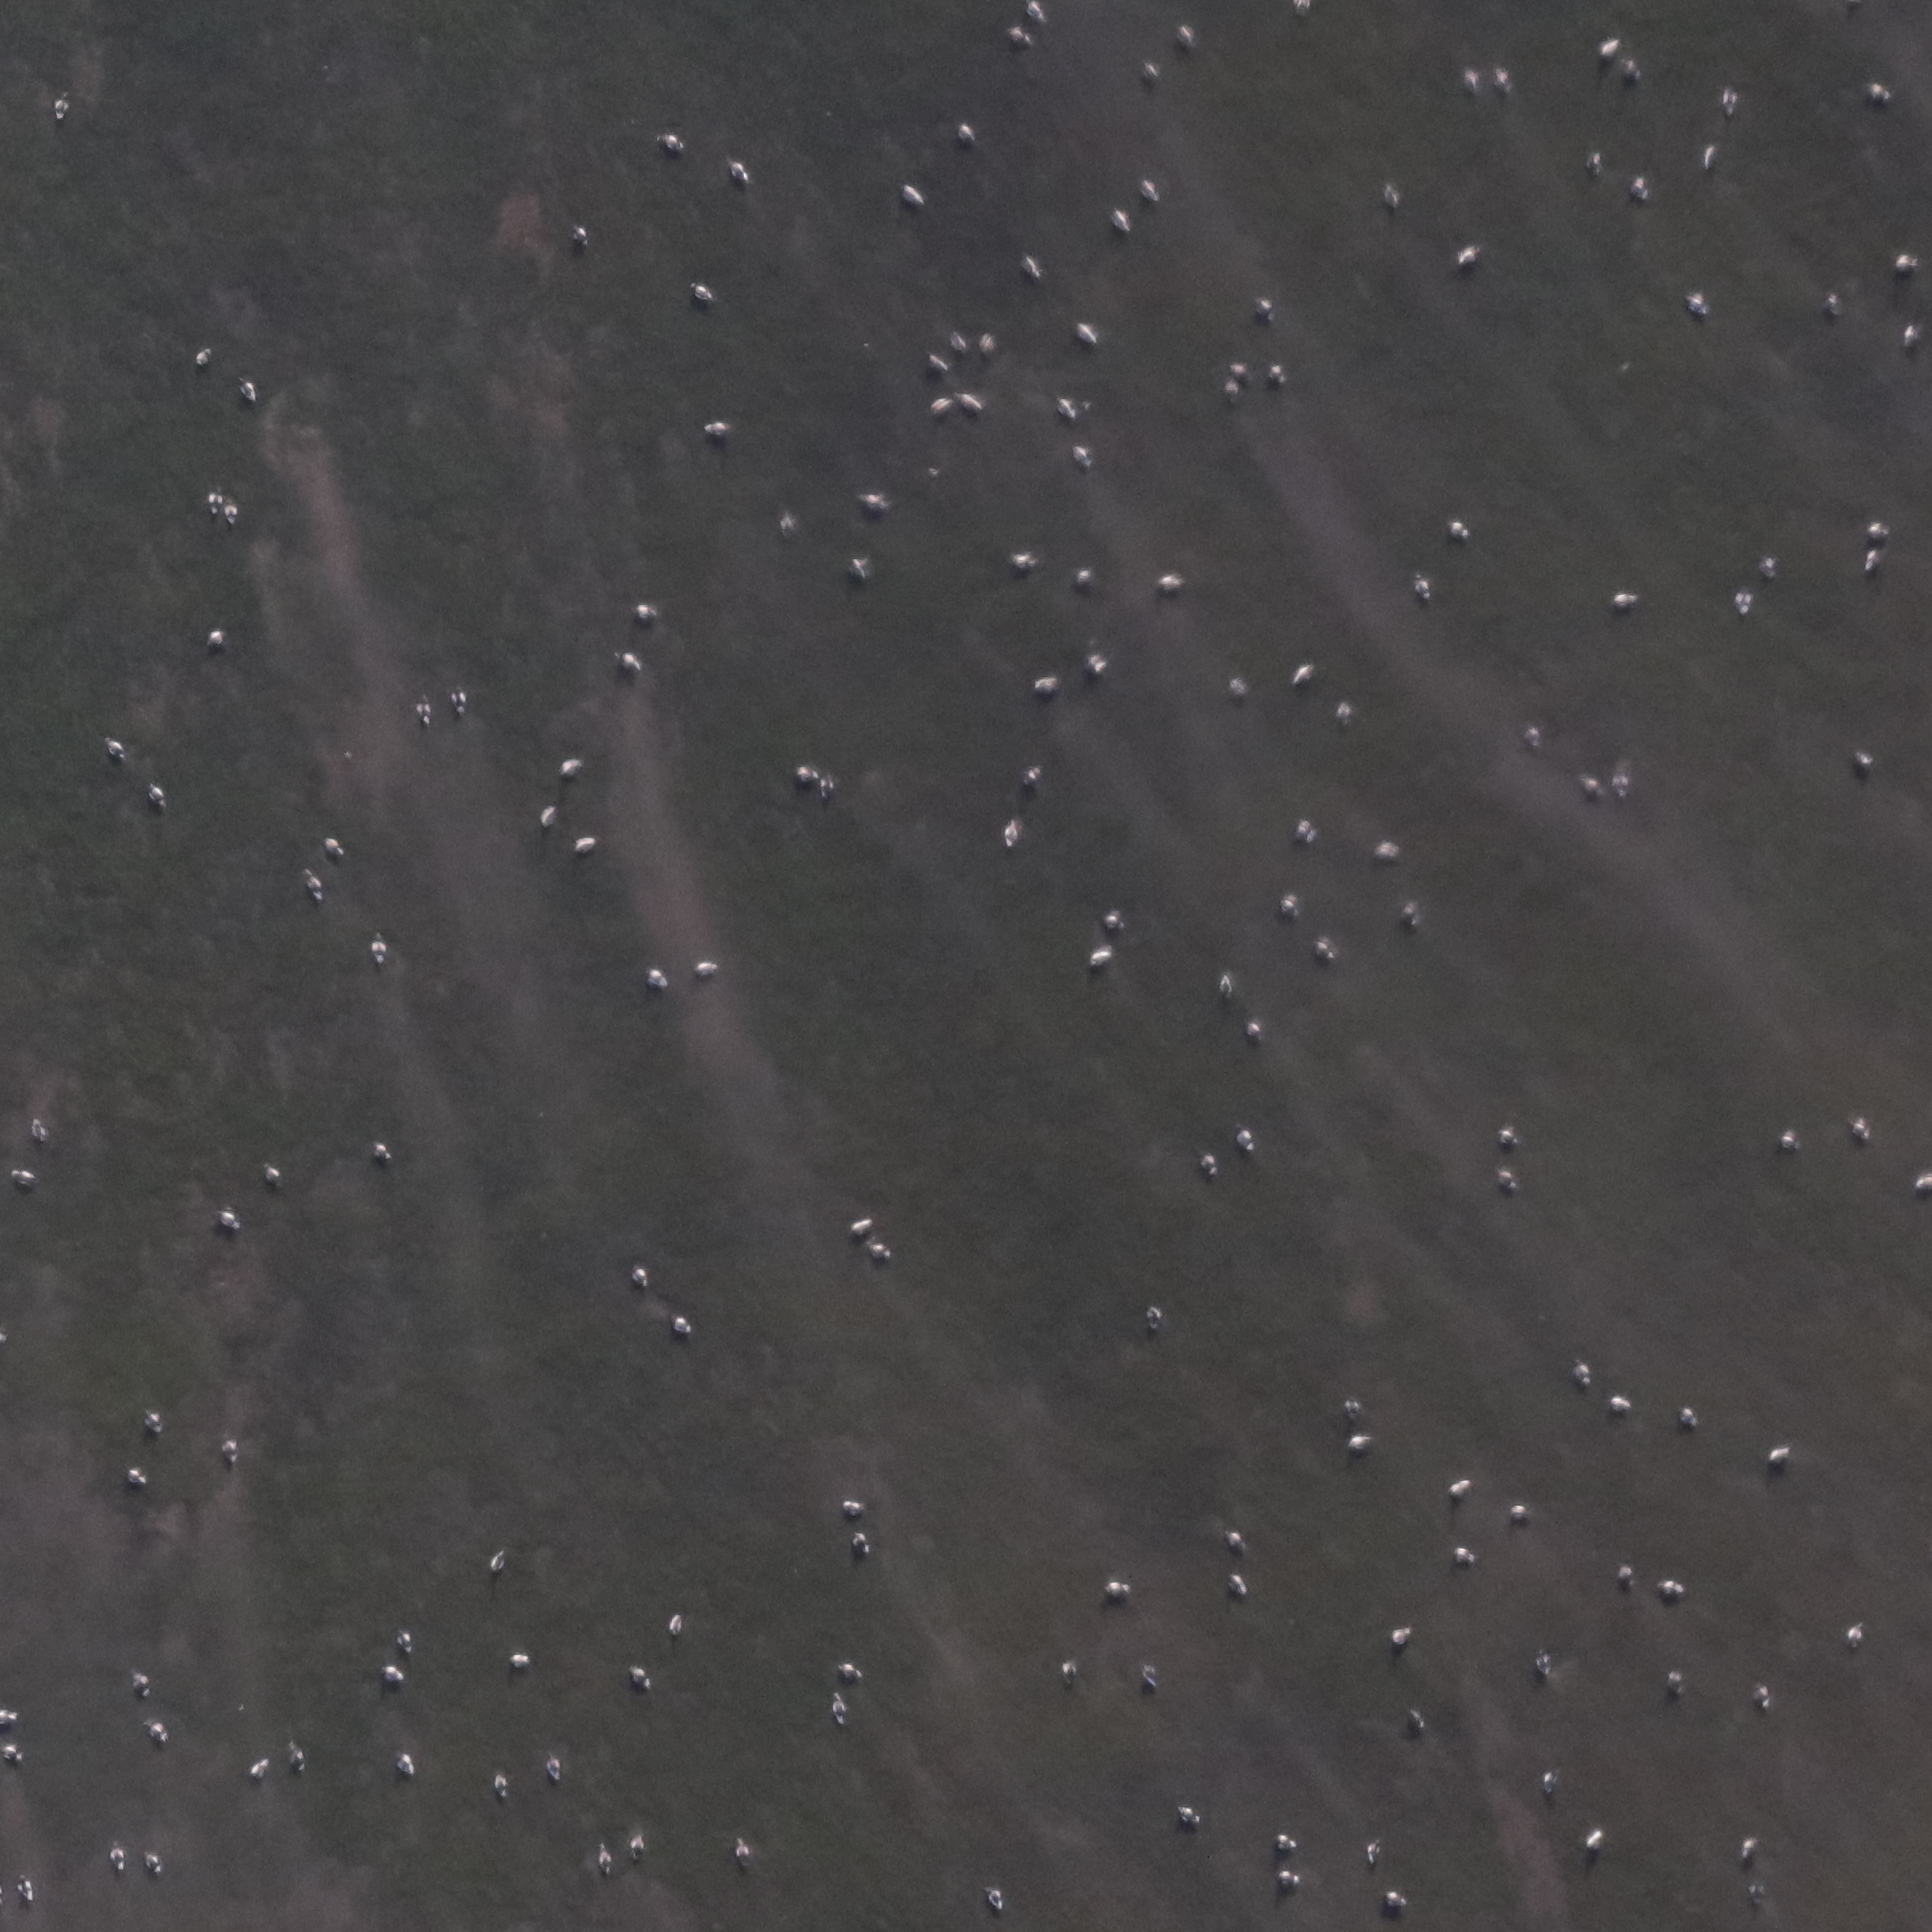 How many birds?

175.